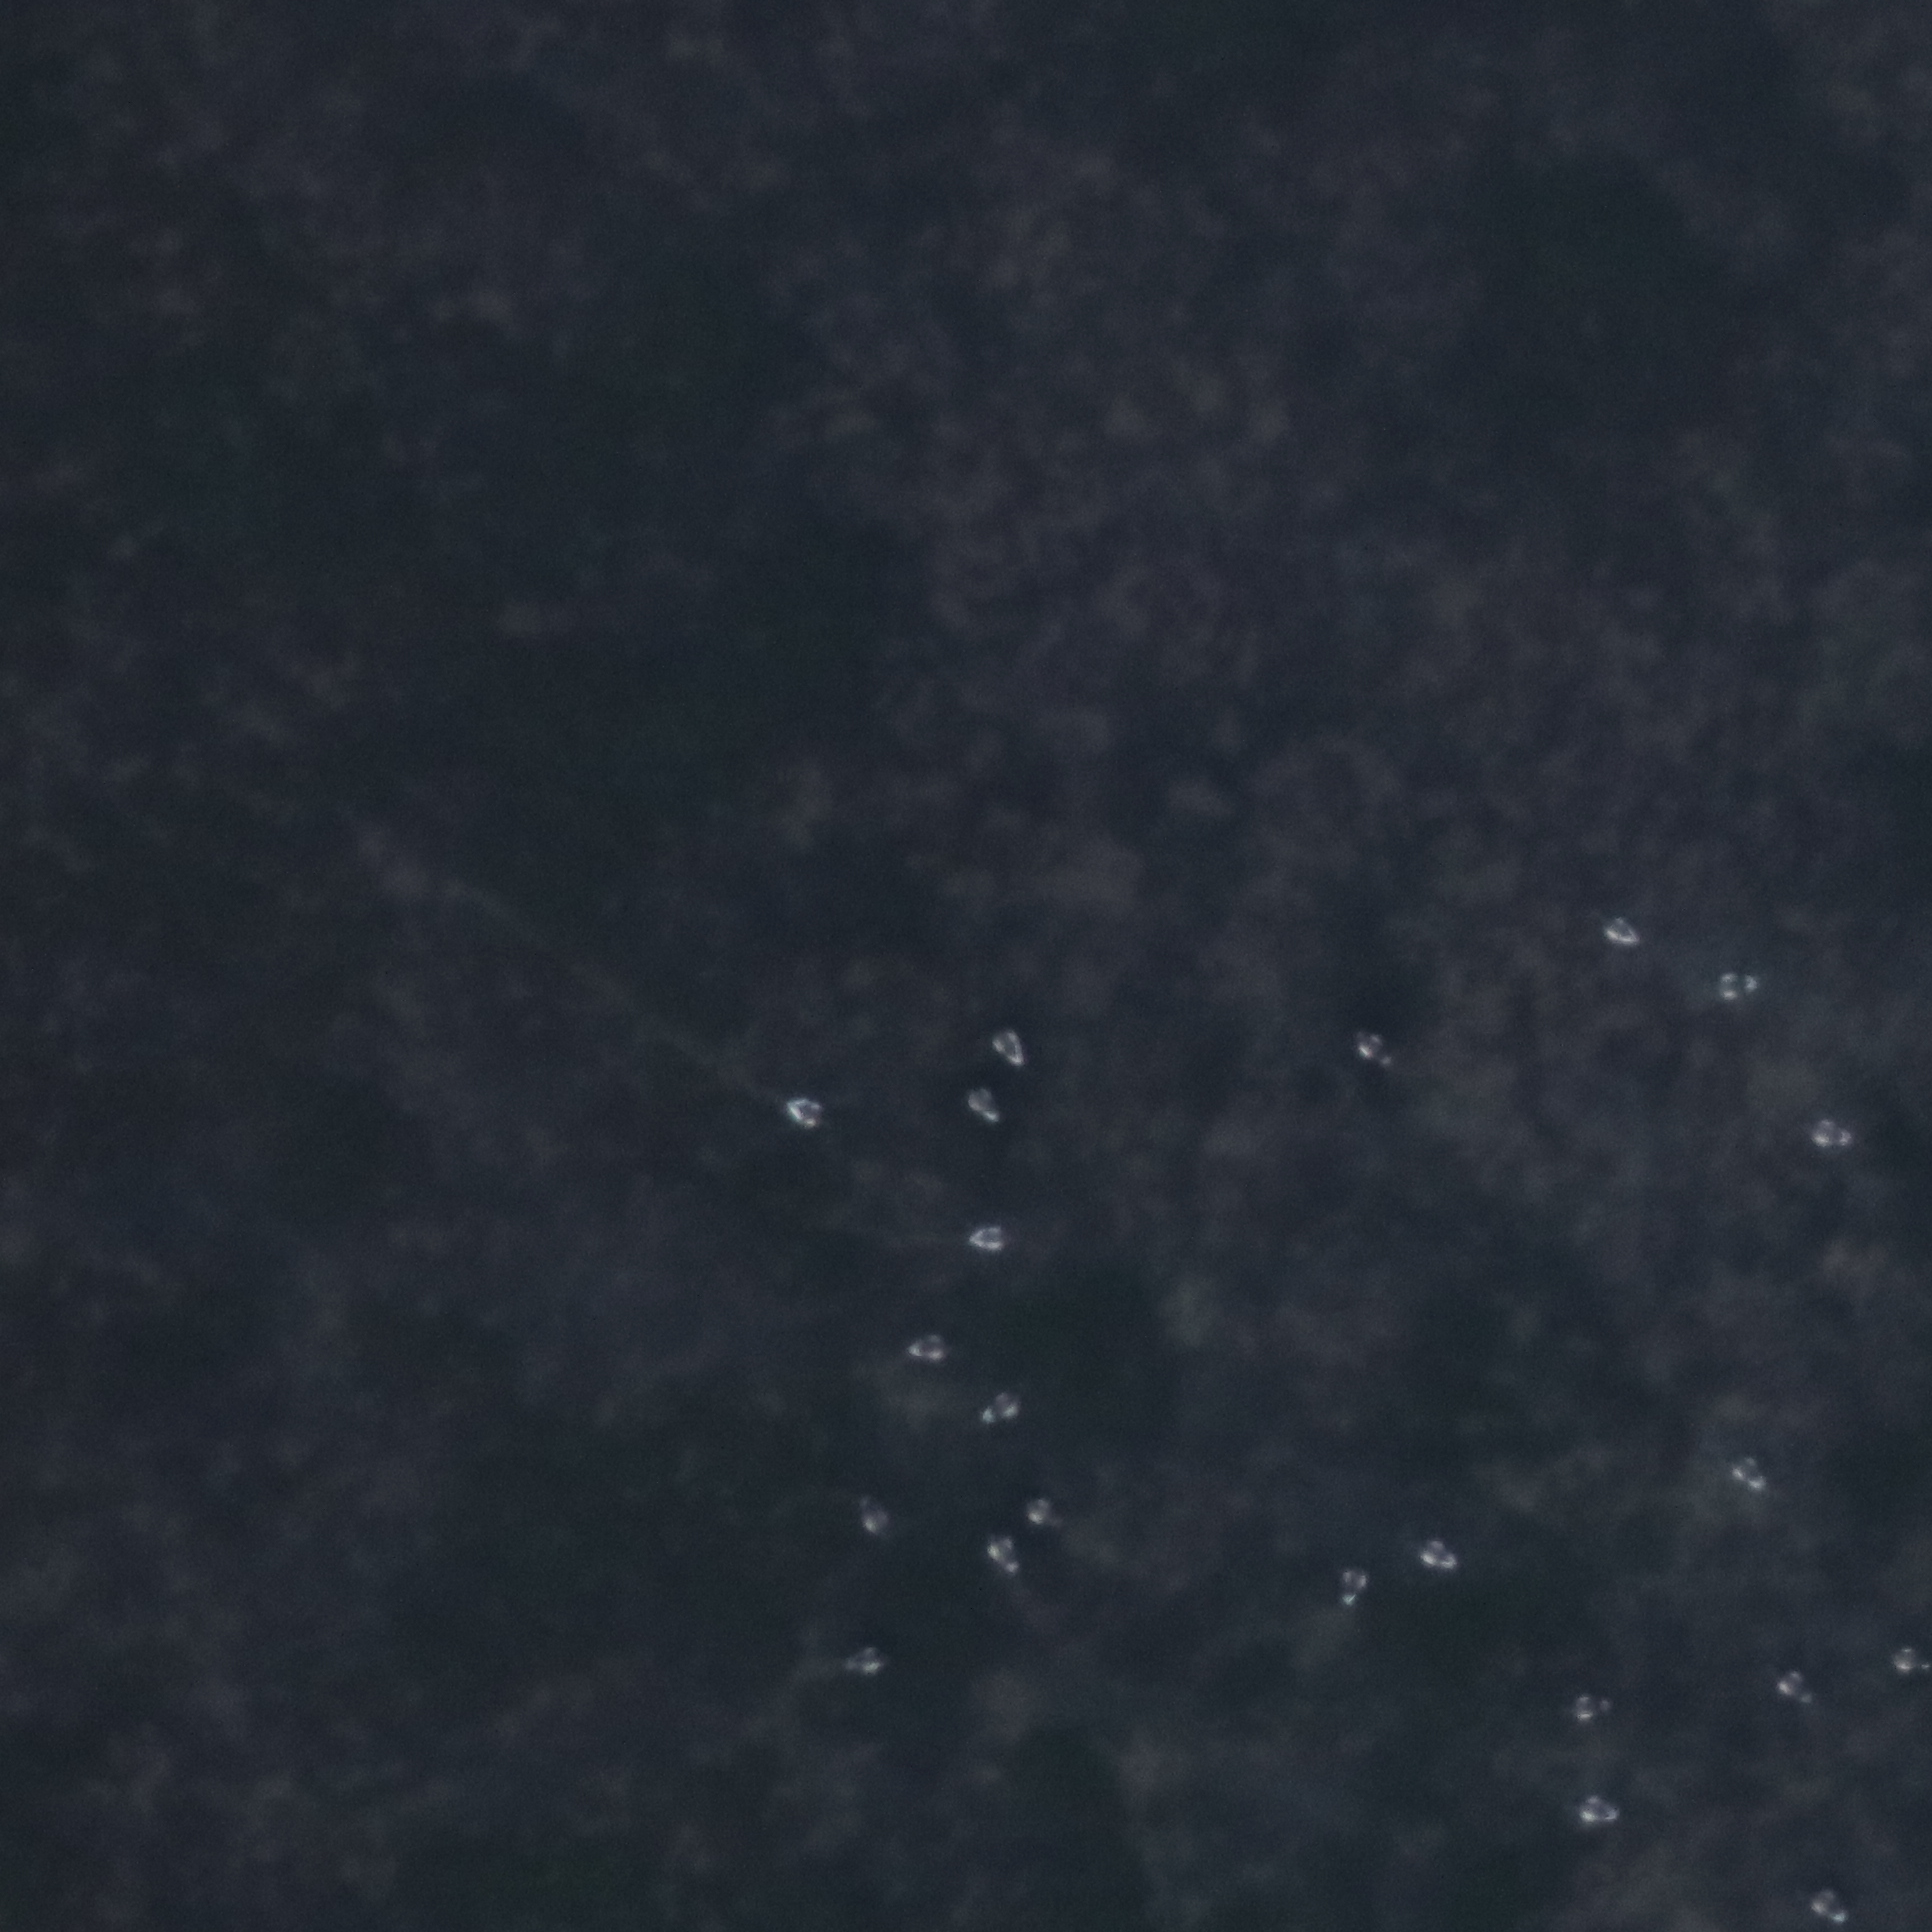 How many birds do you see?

22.